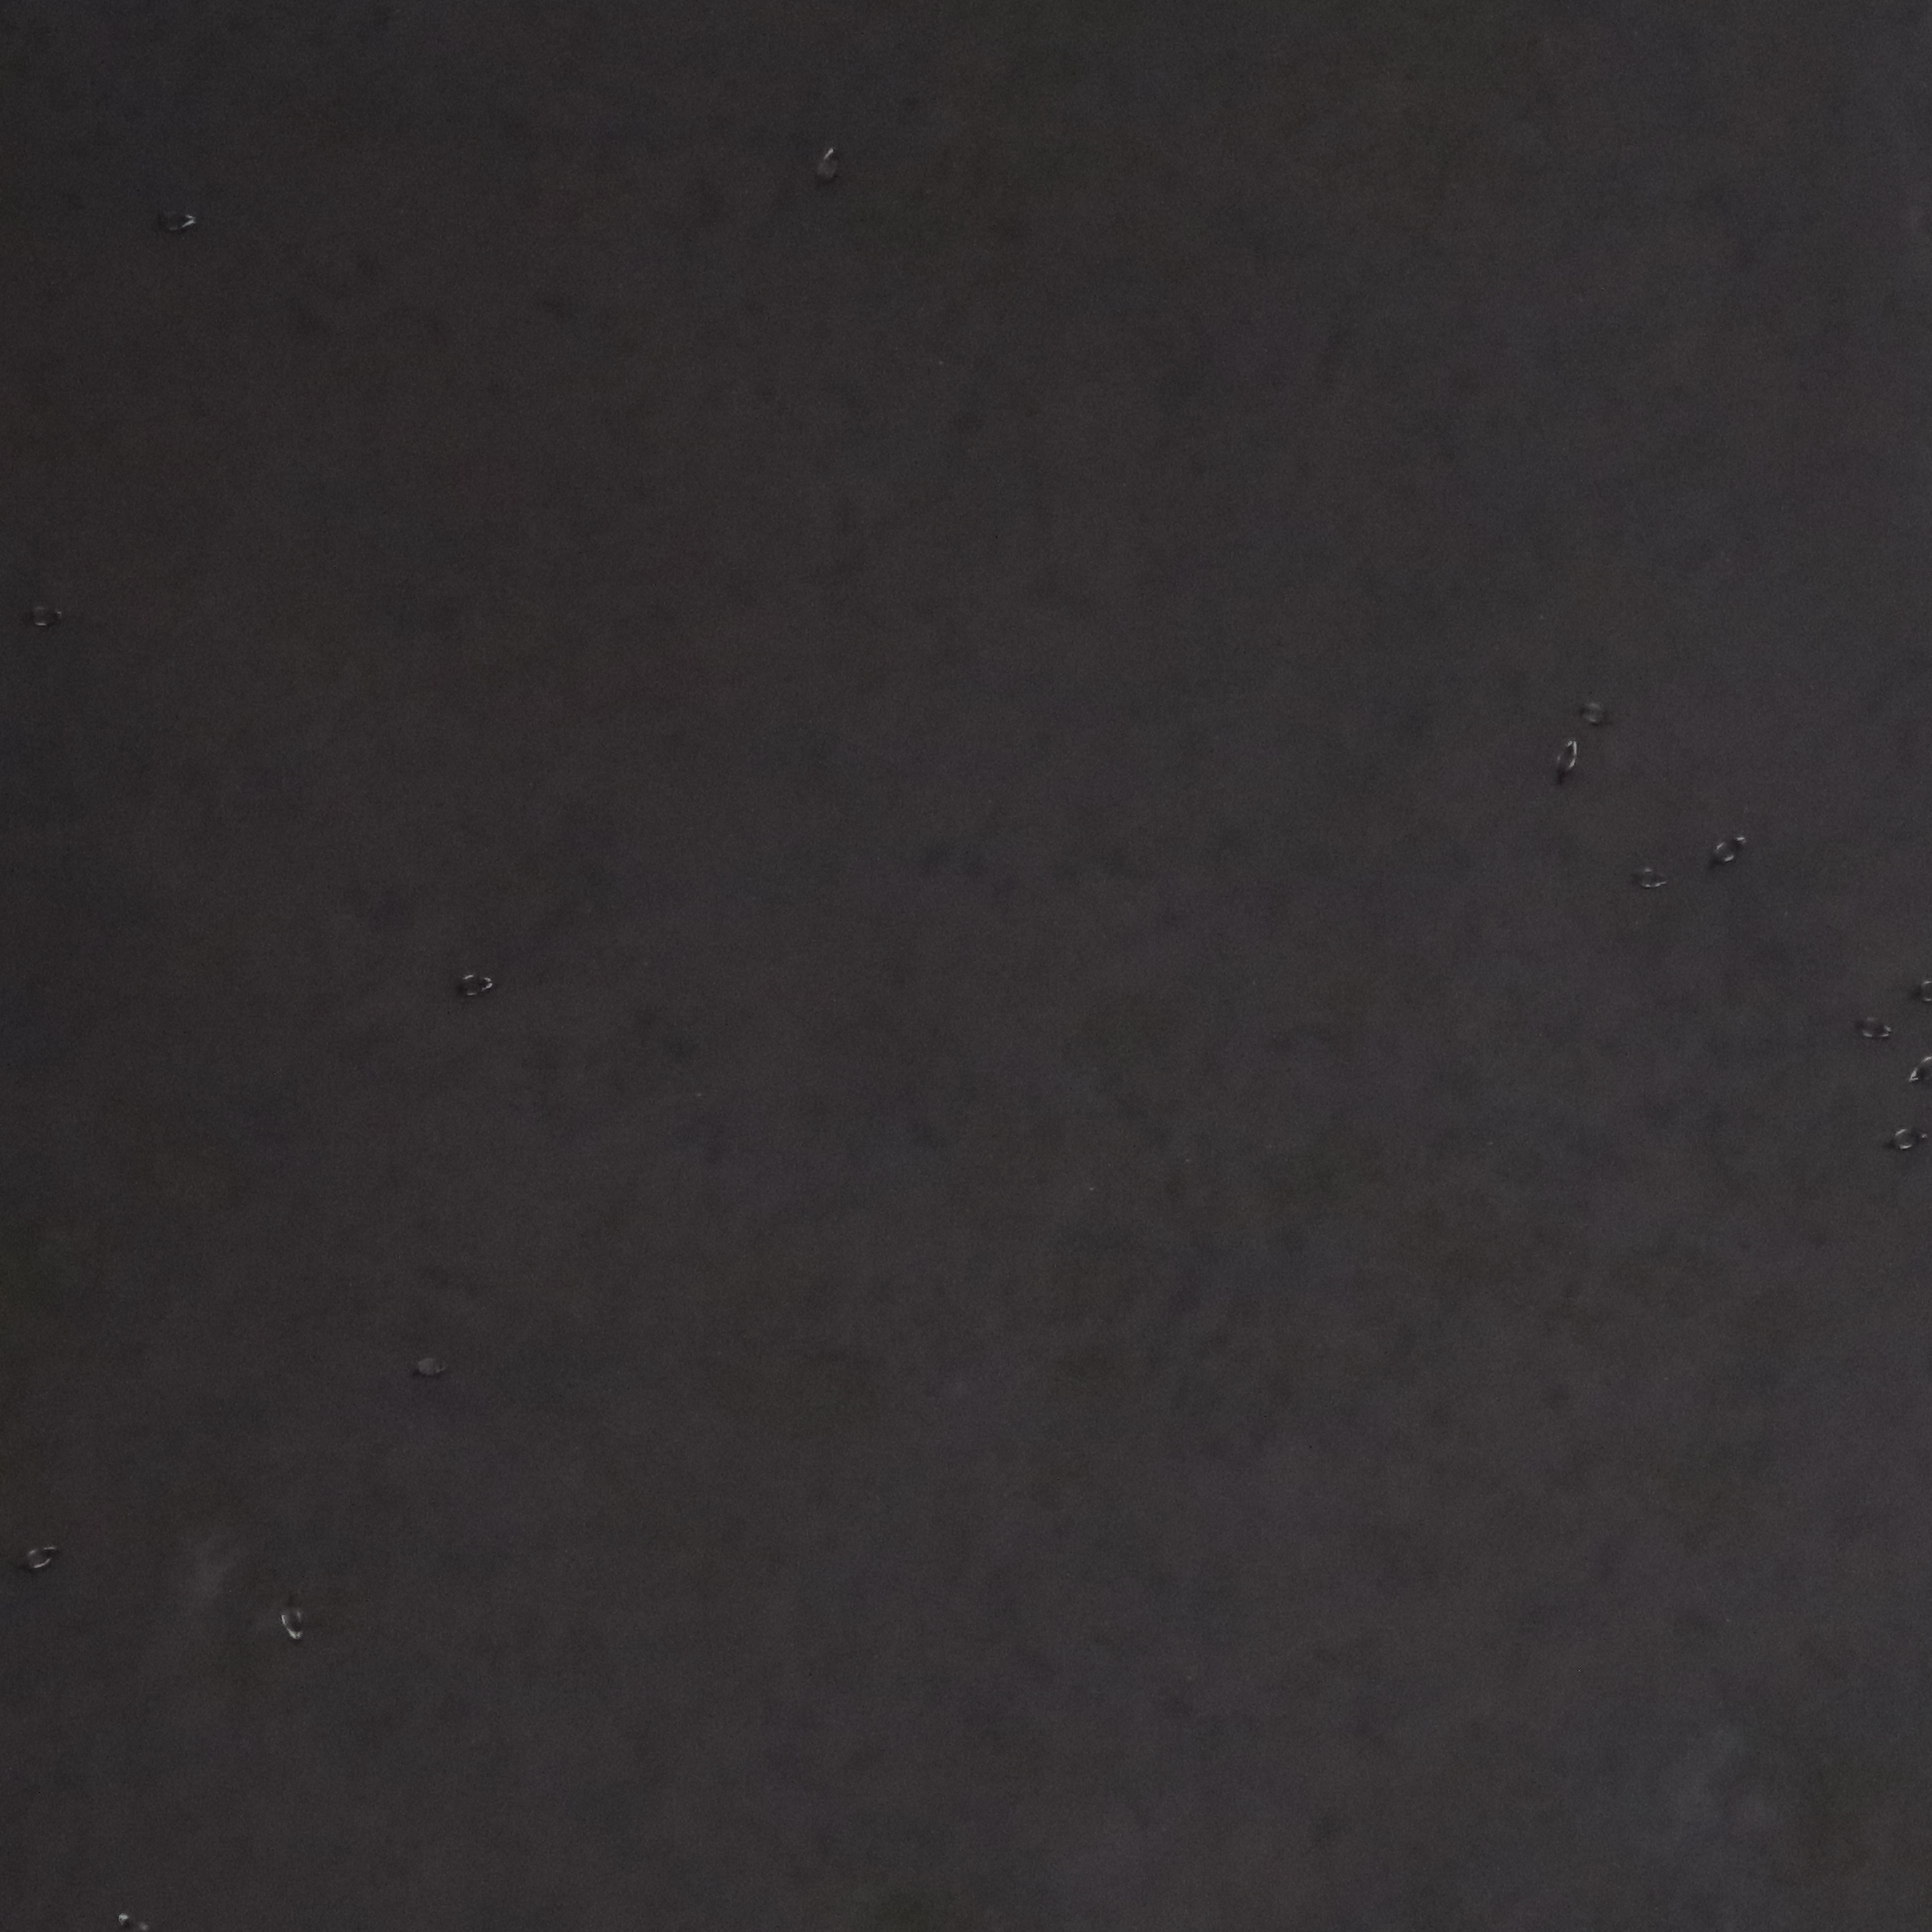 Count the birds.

16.